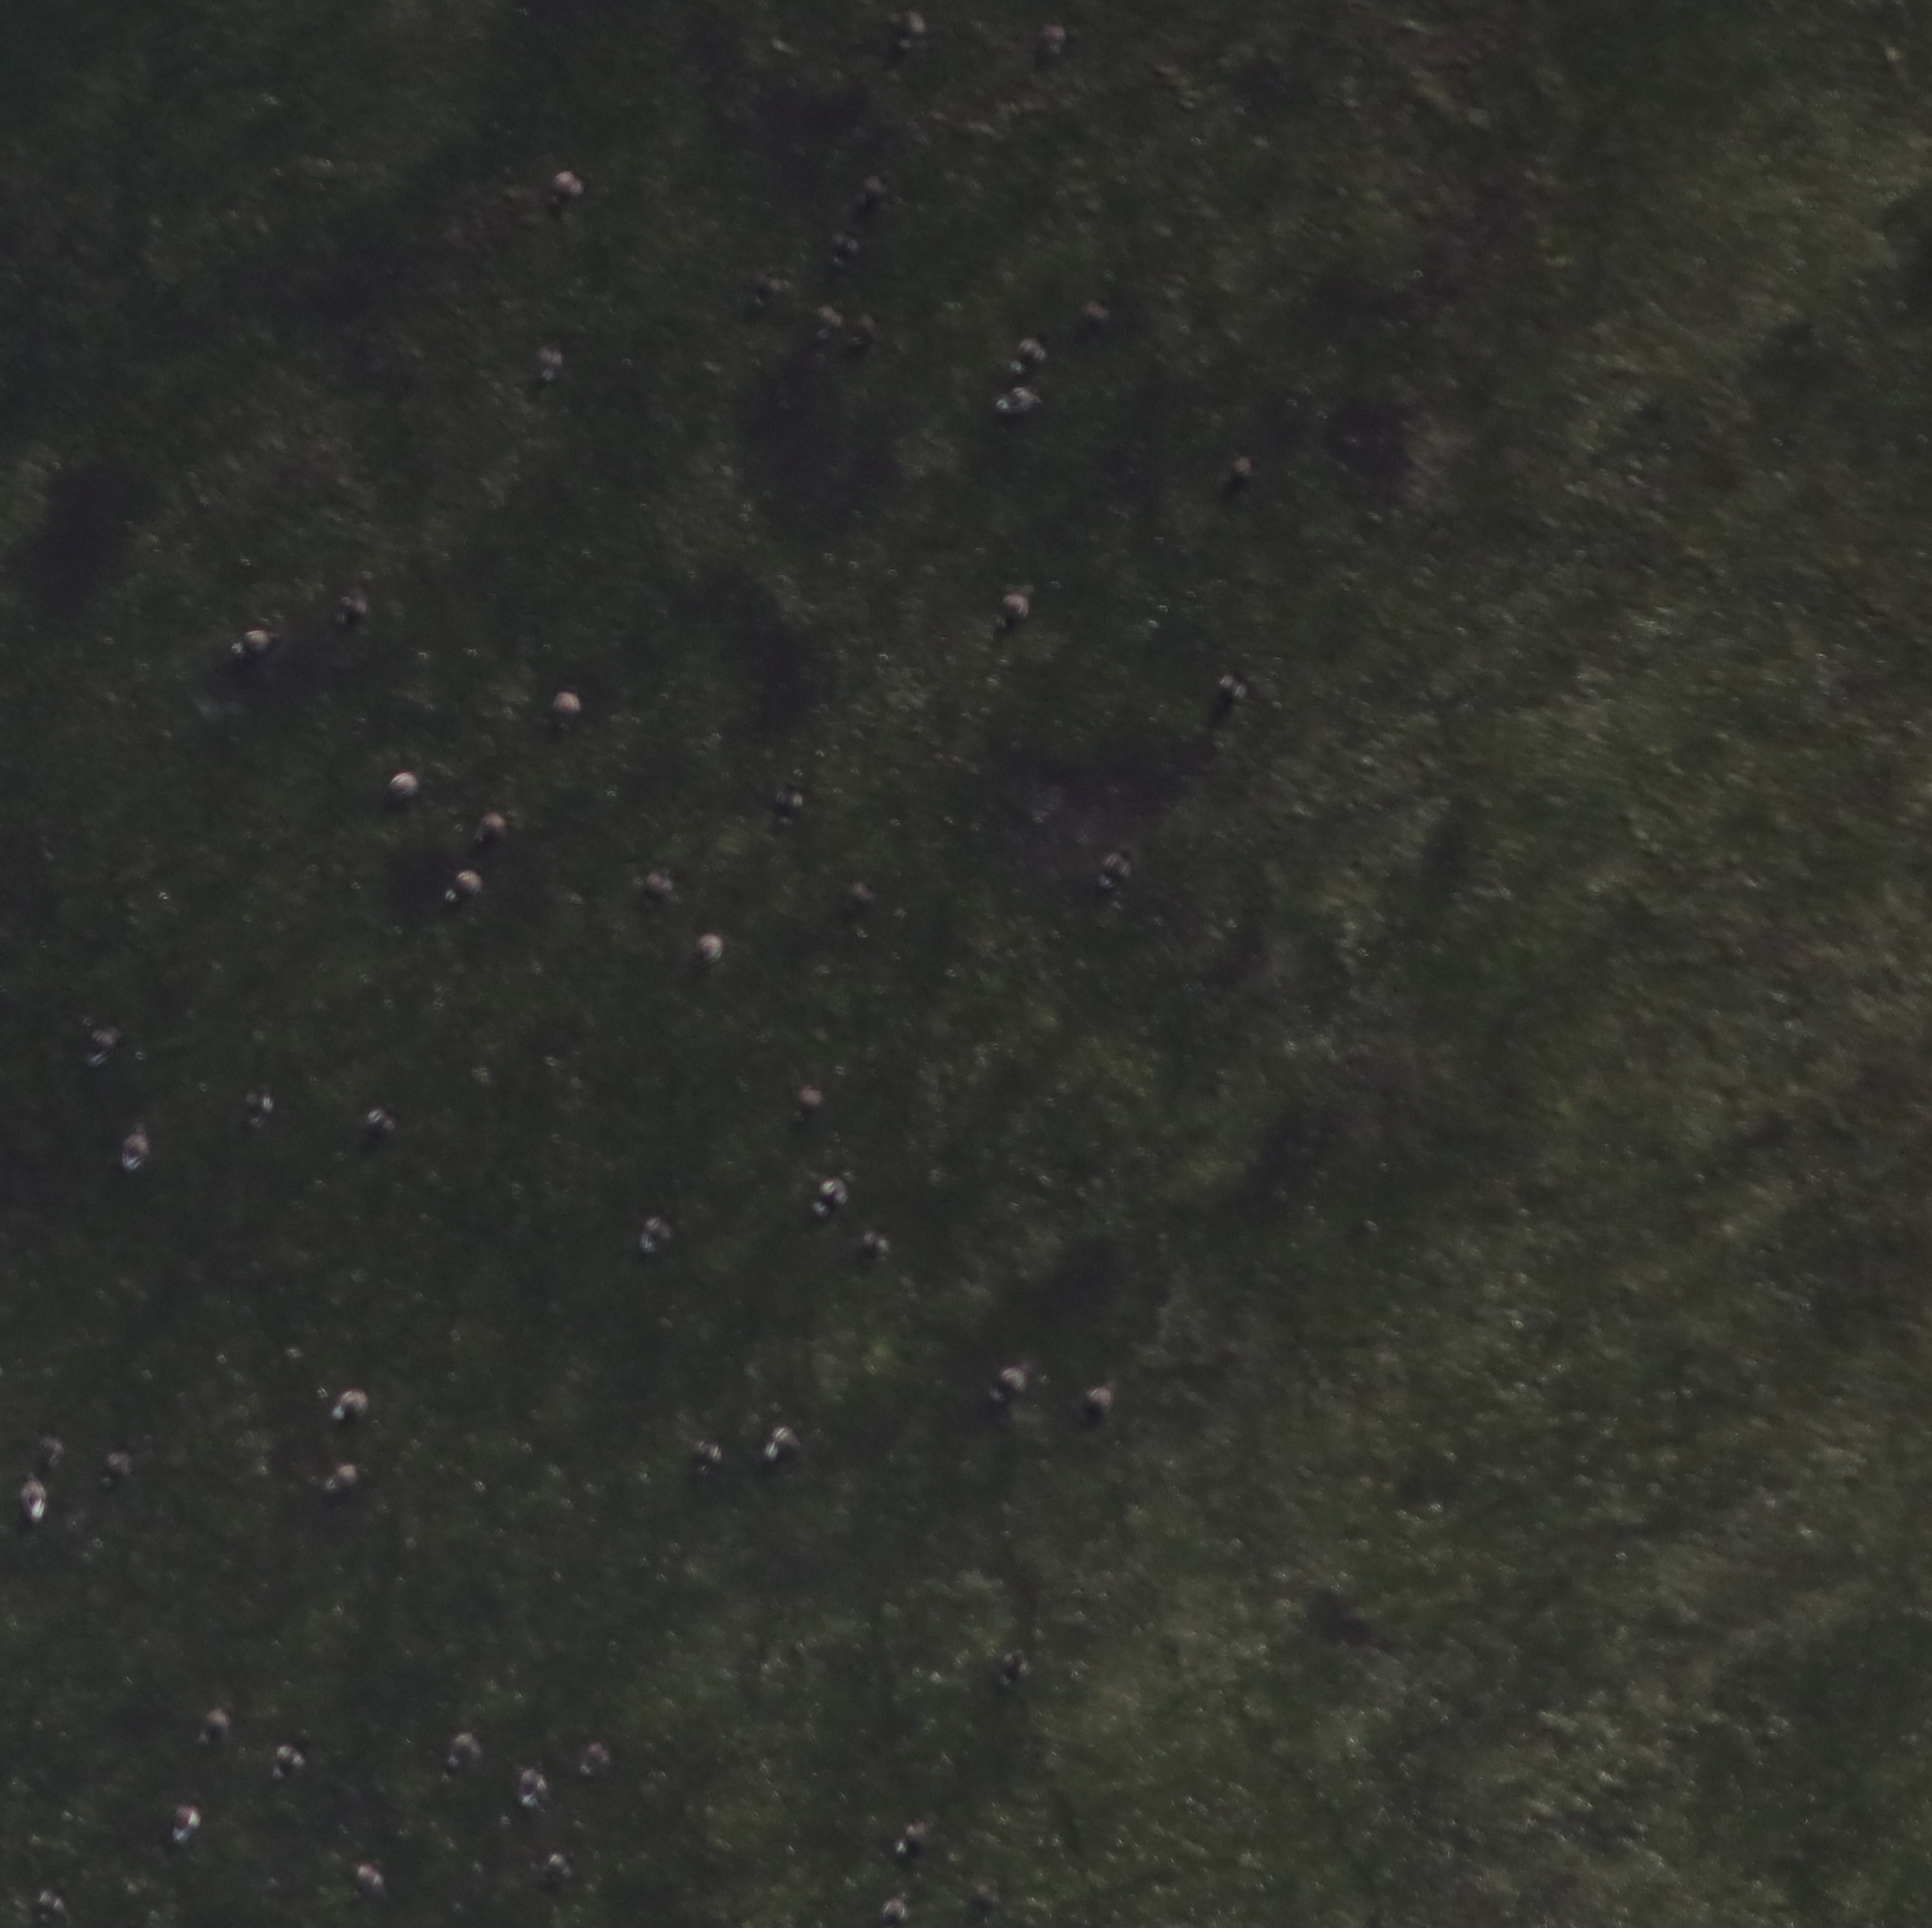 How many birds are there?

53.